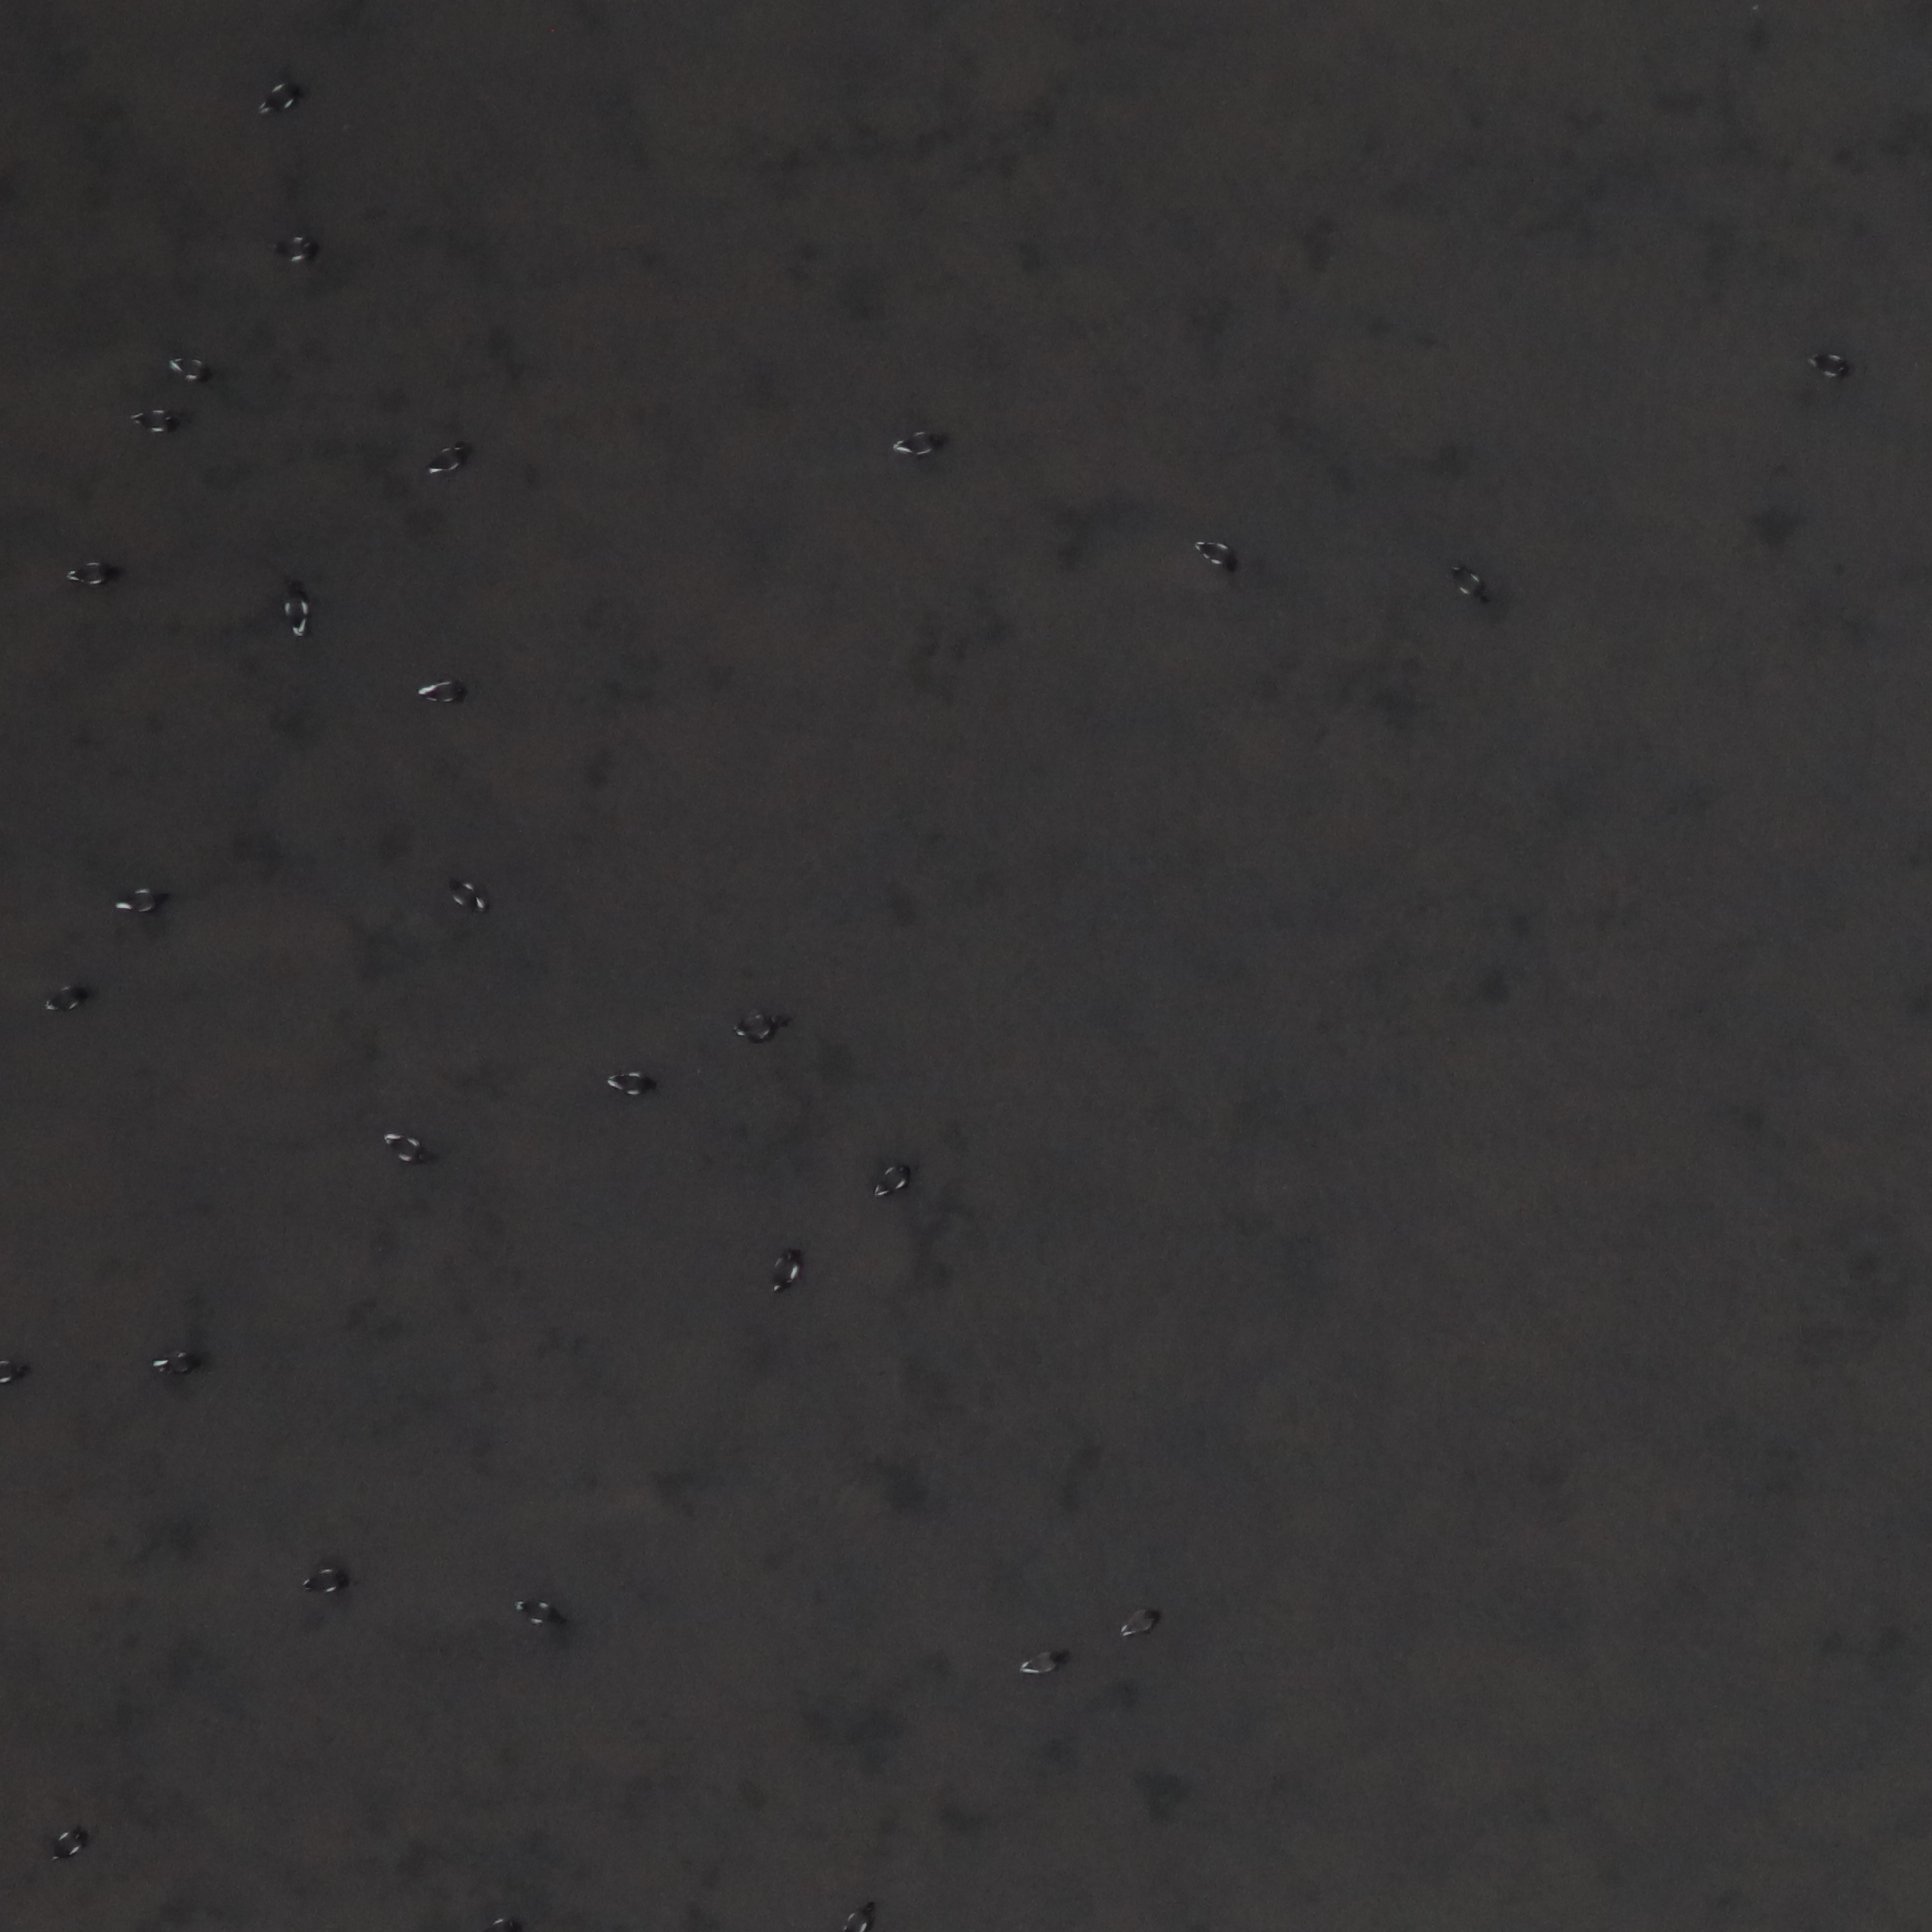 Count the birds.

29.